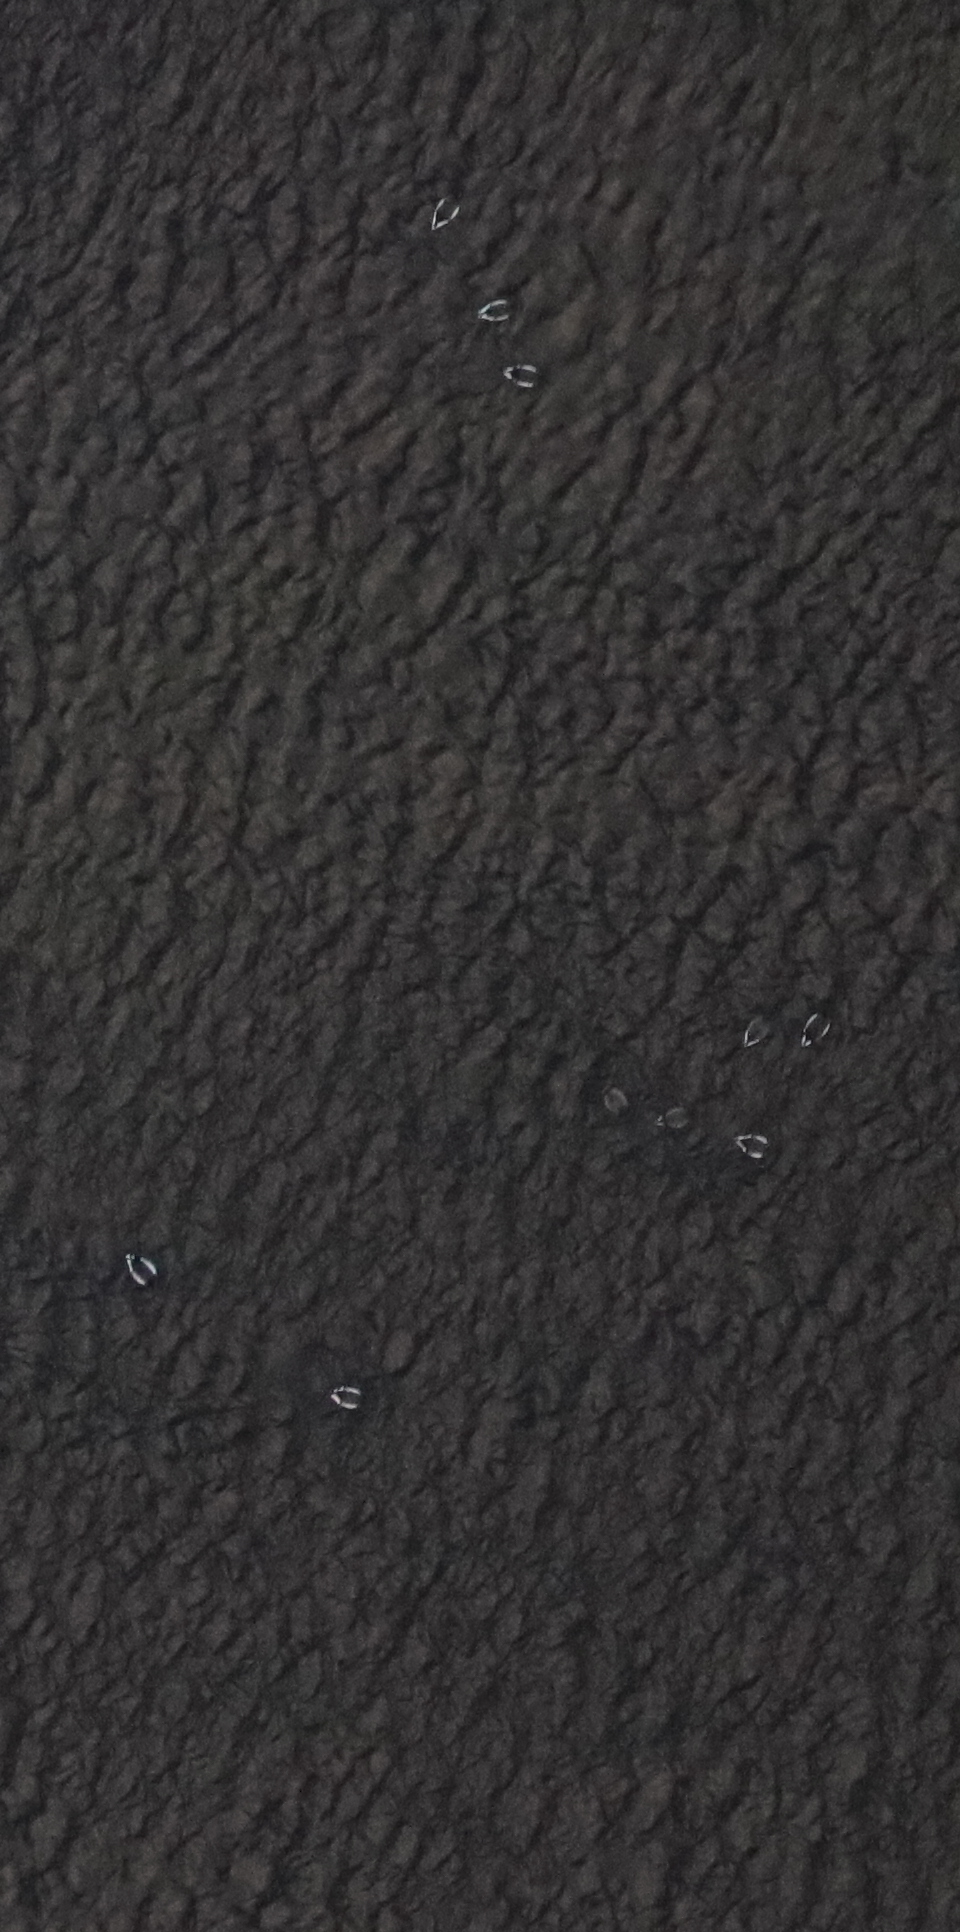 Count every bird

10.